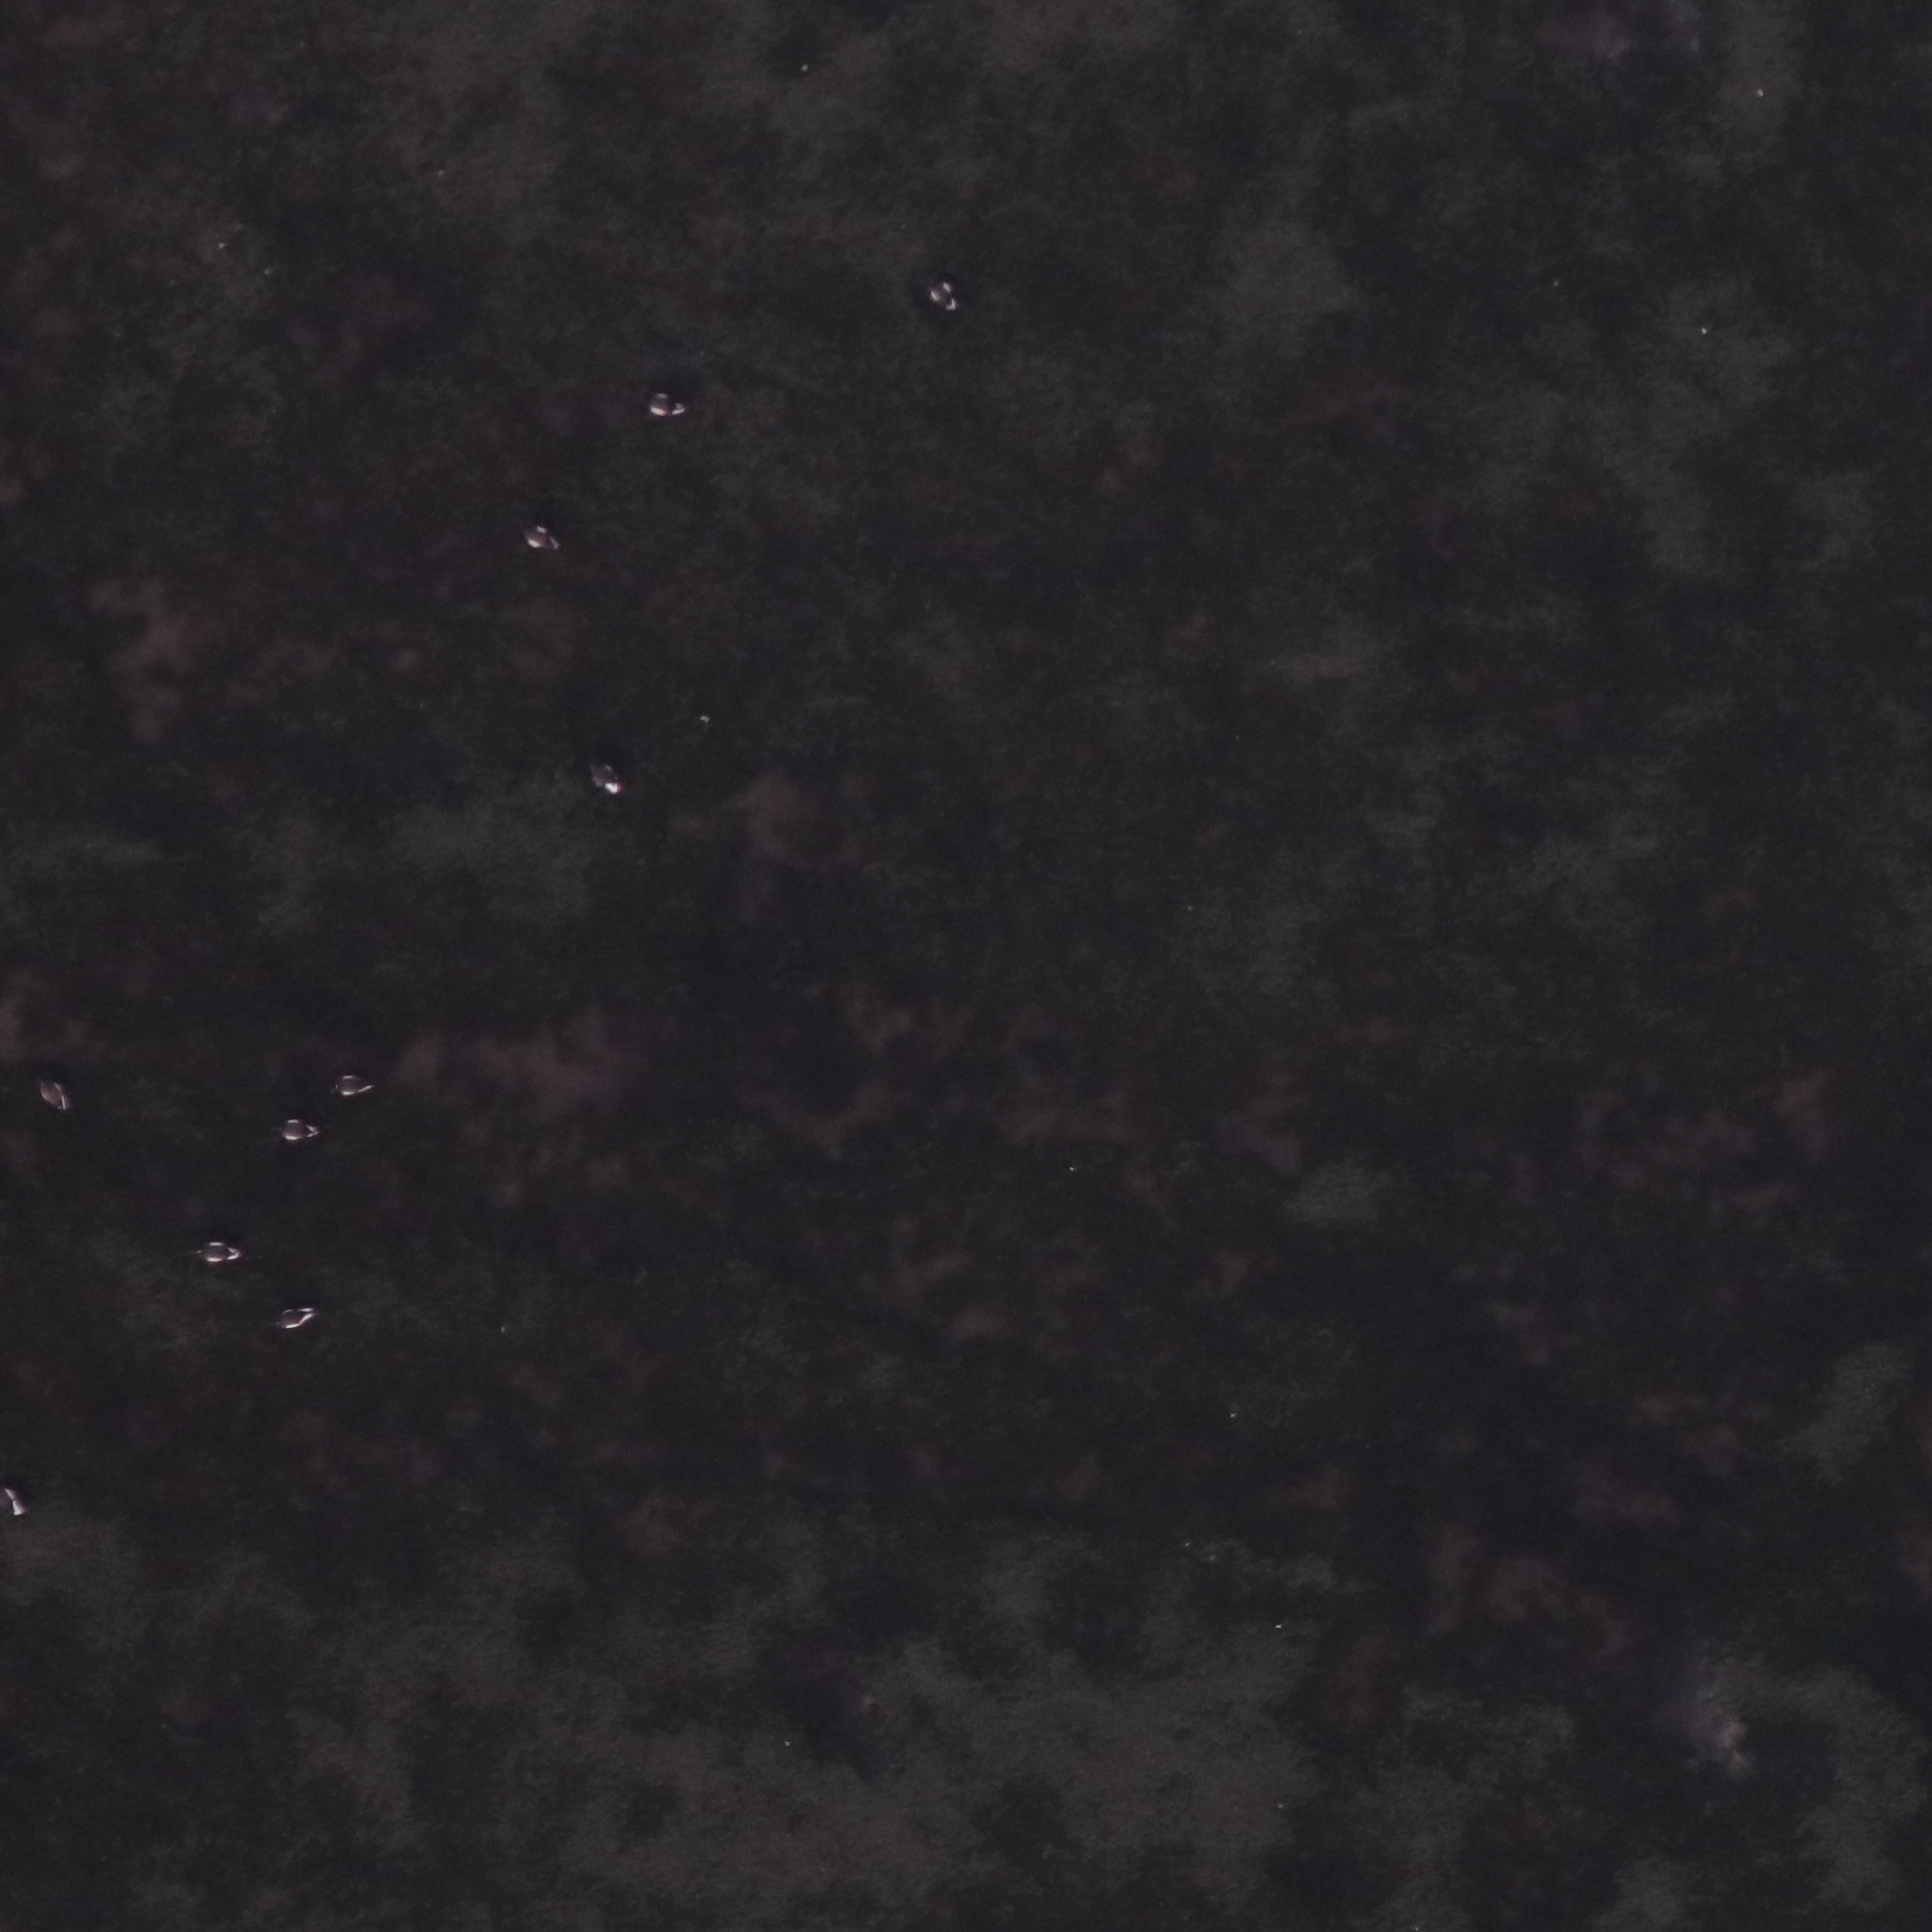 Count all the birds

10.